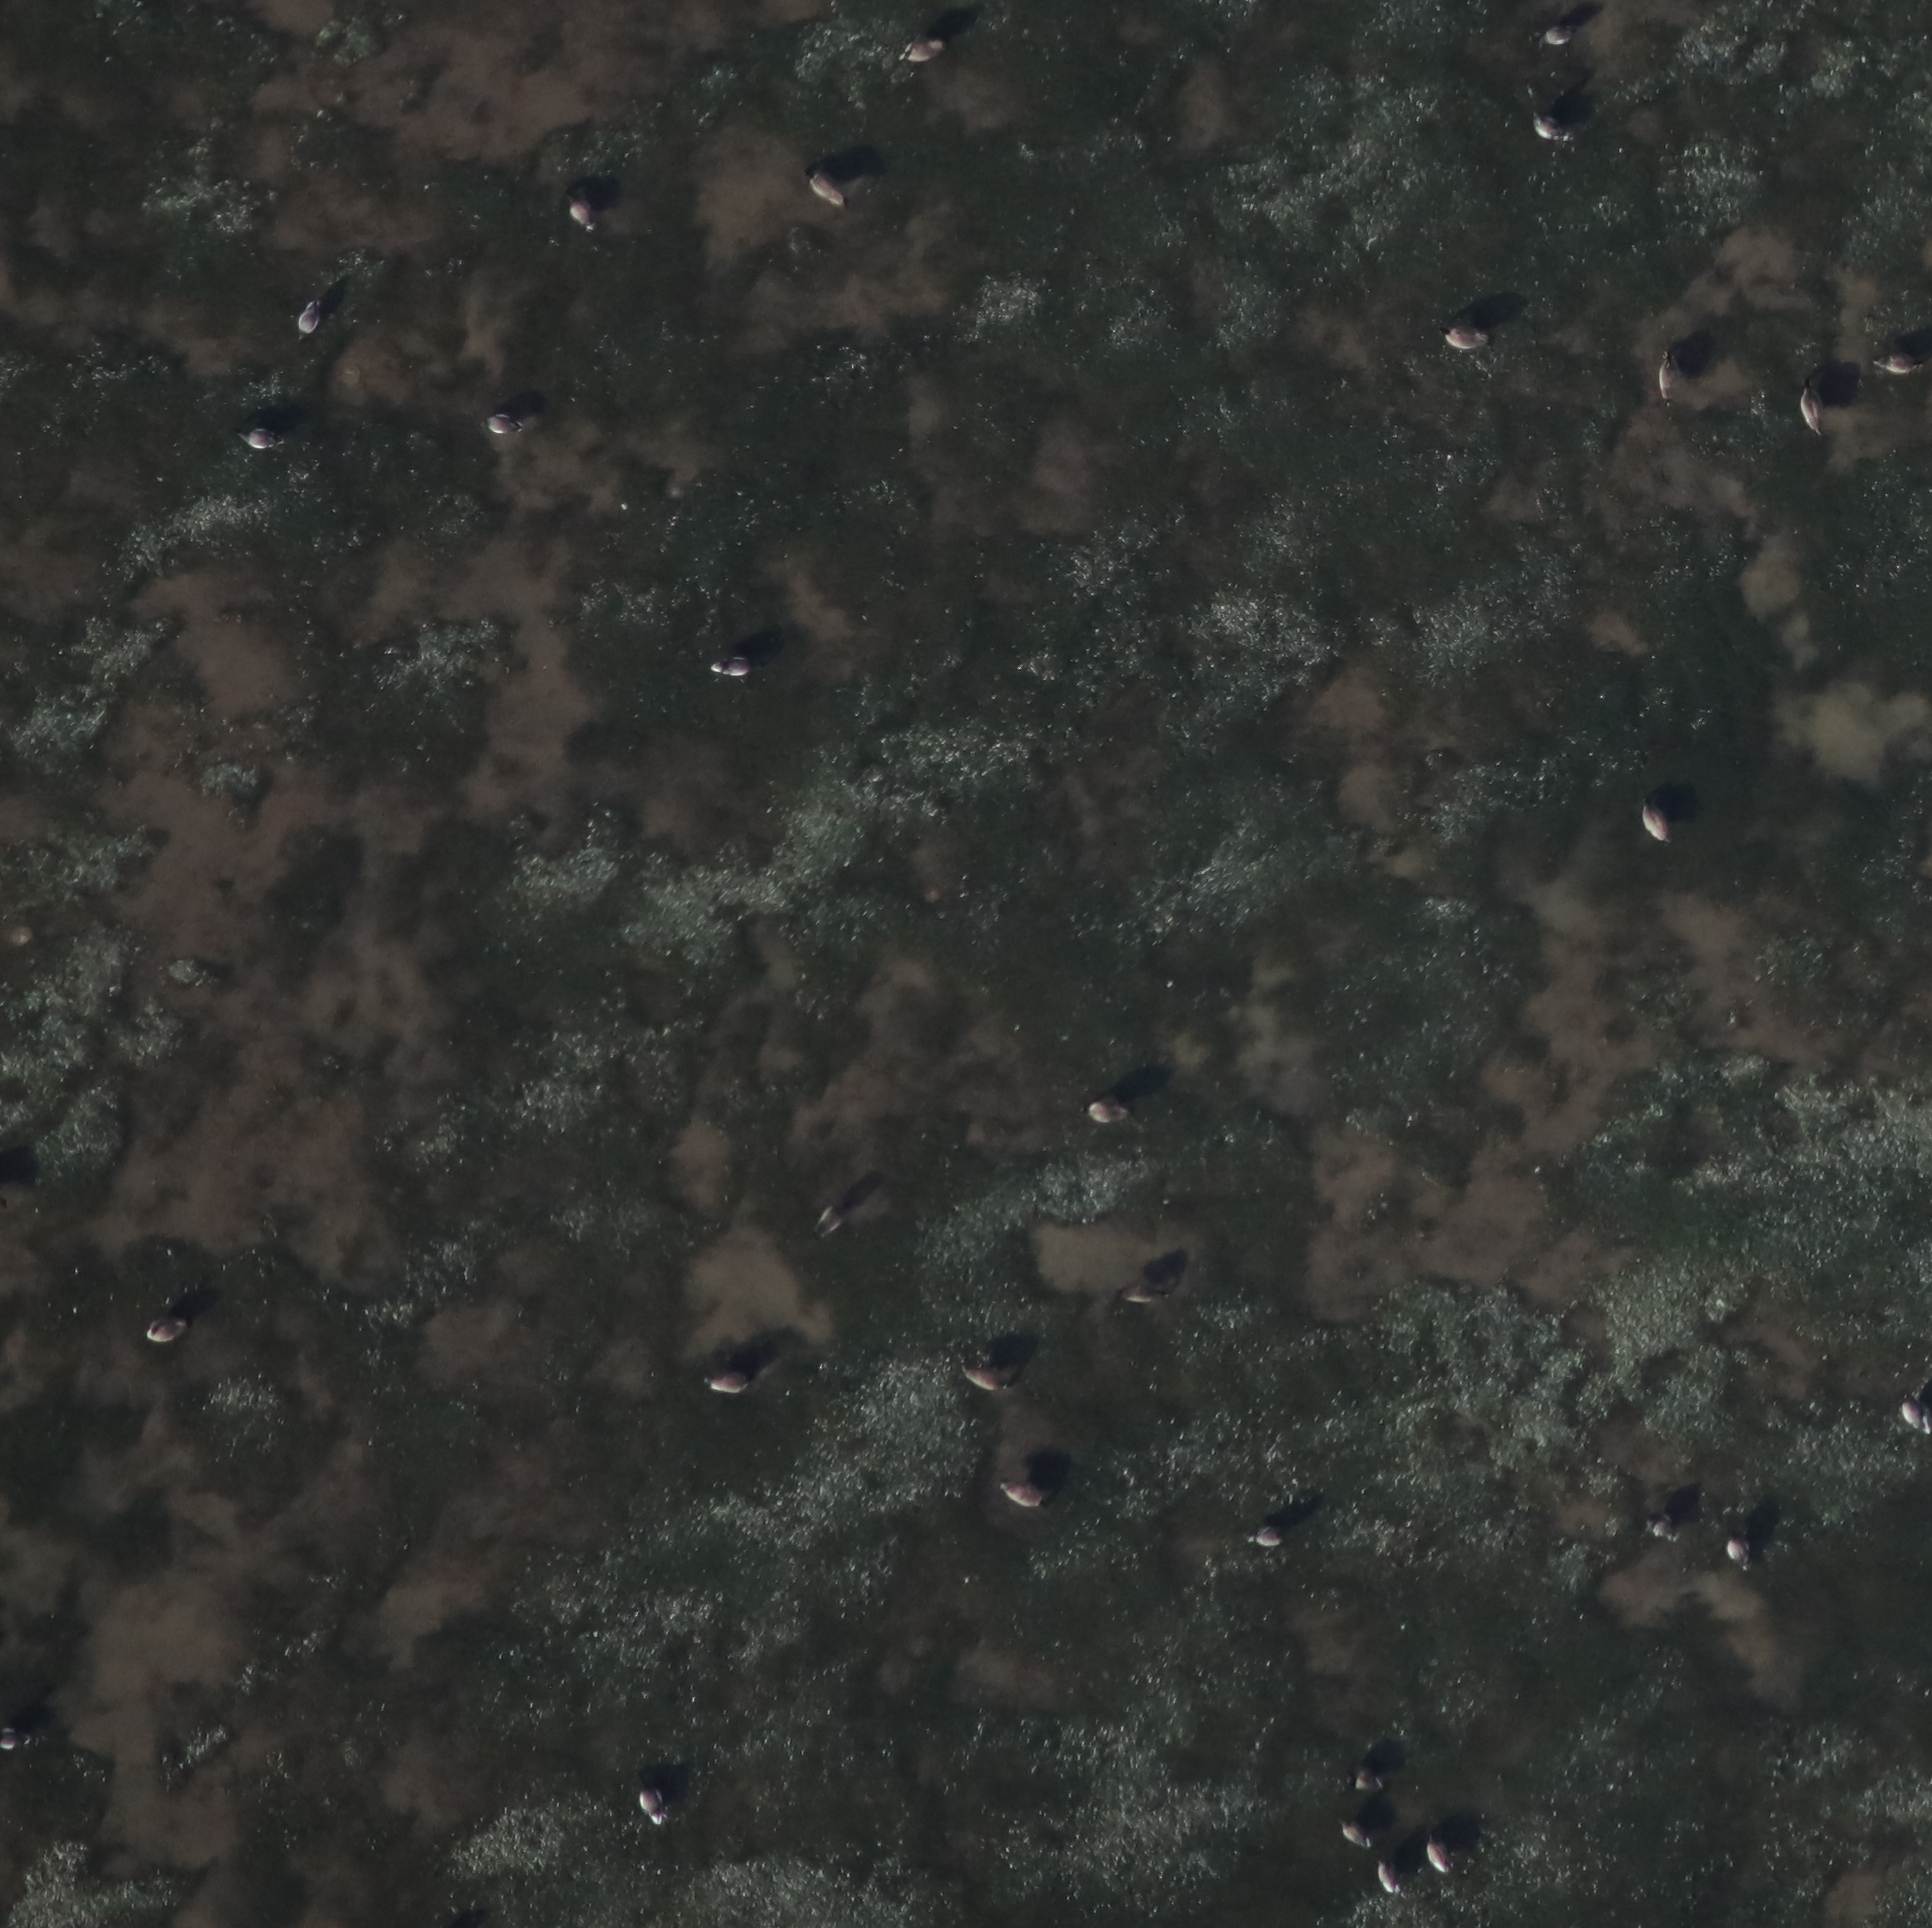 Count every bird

31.